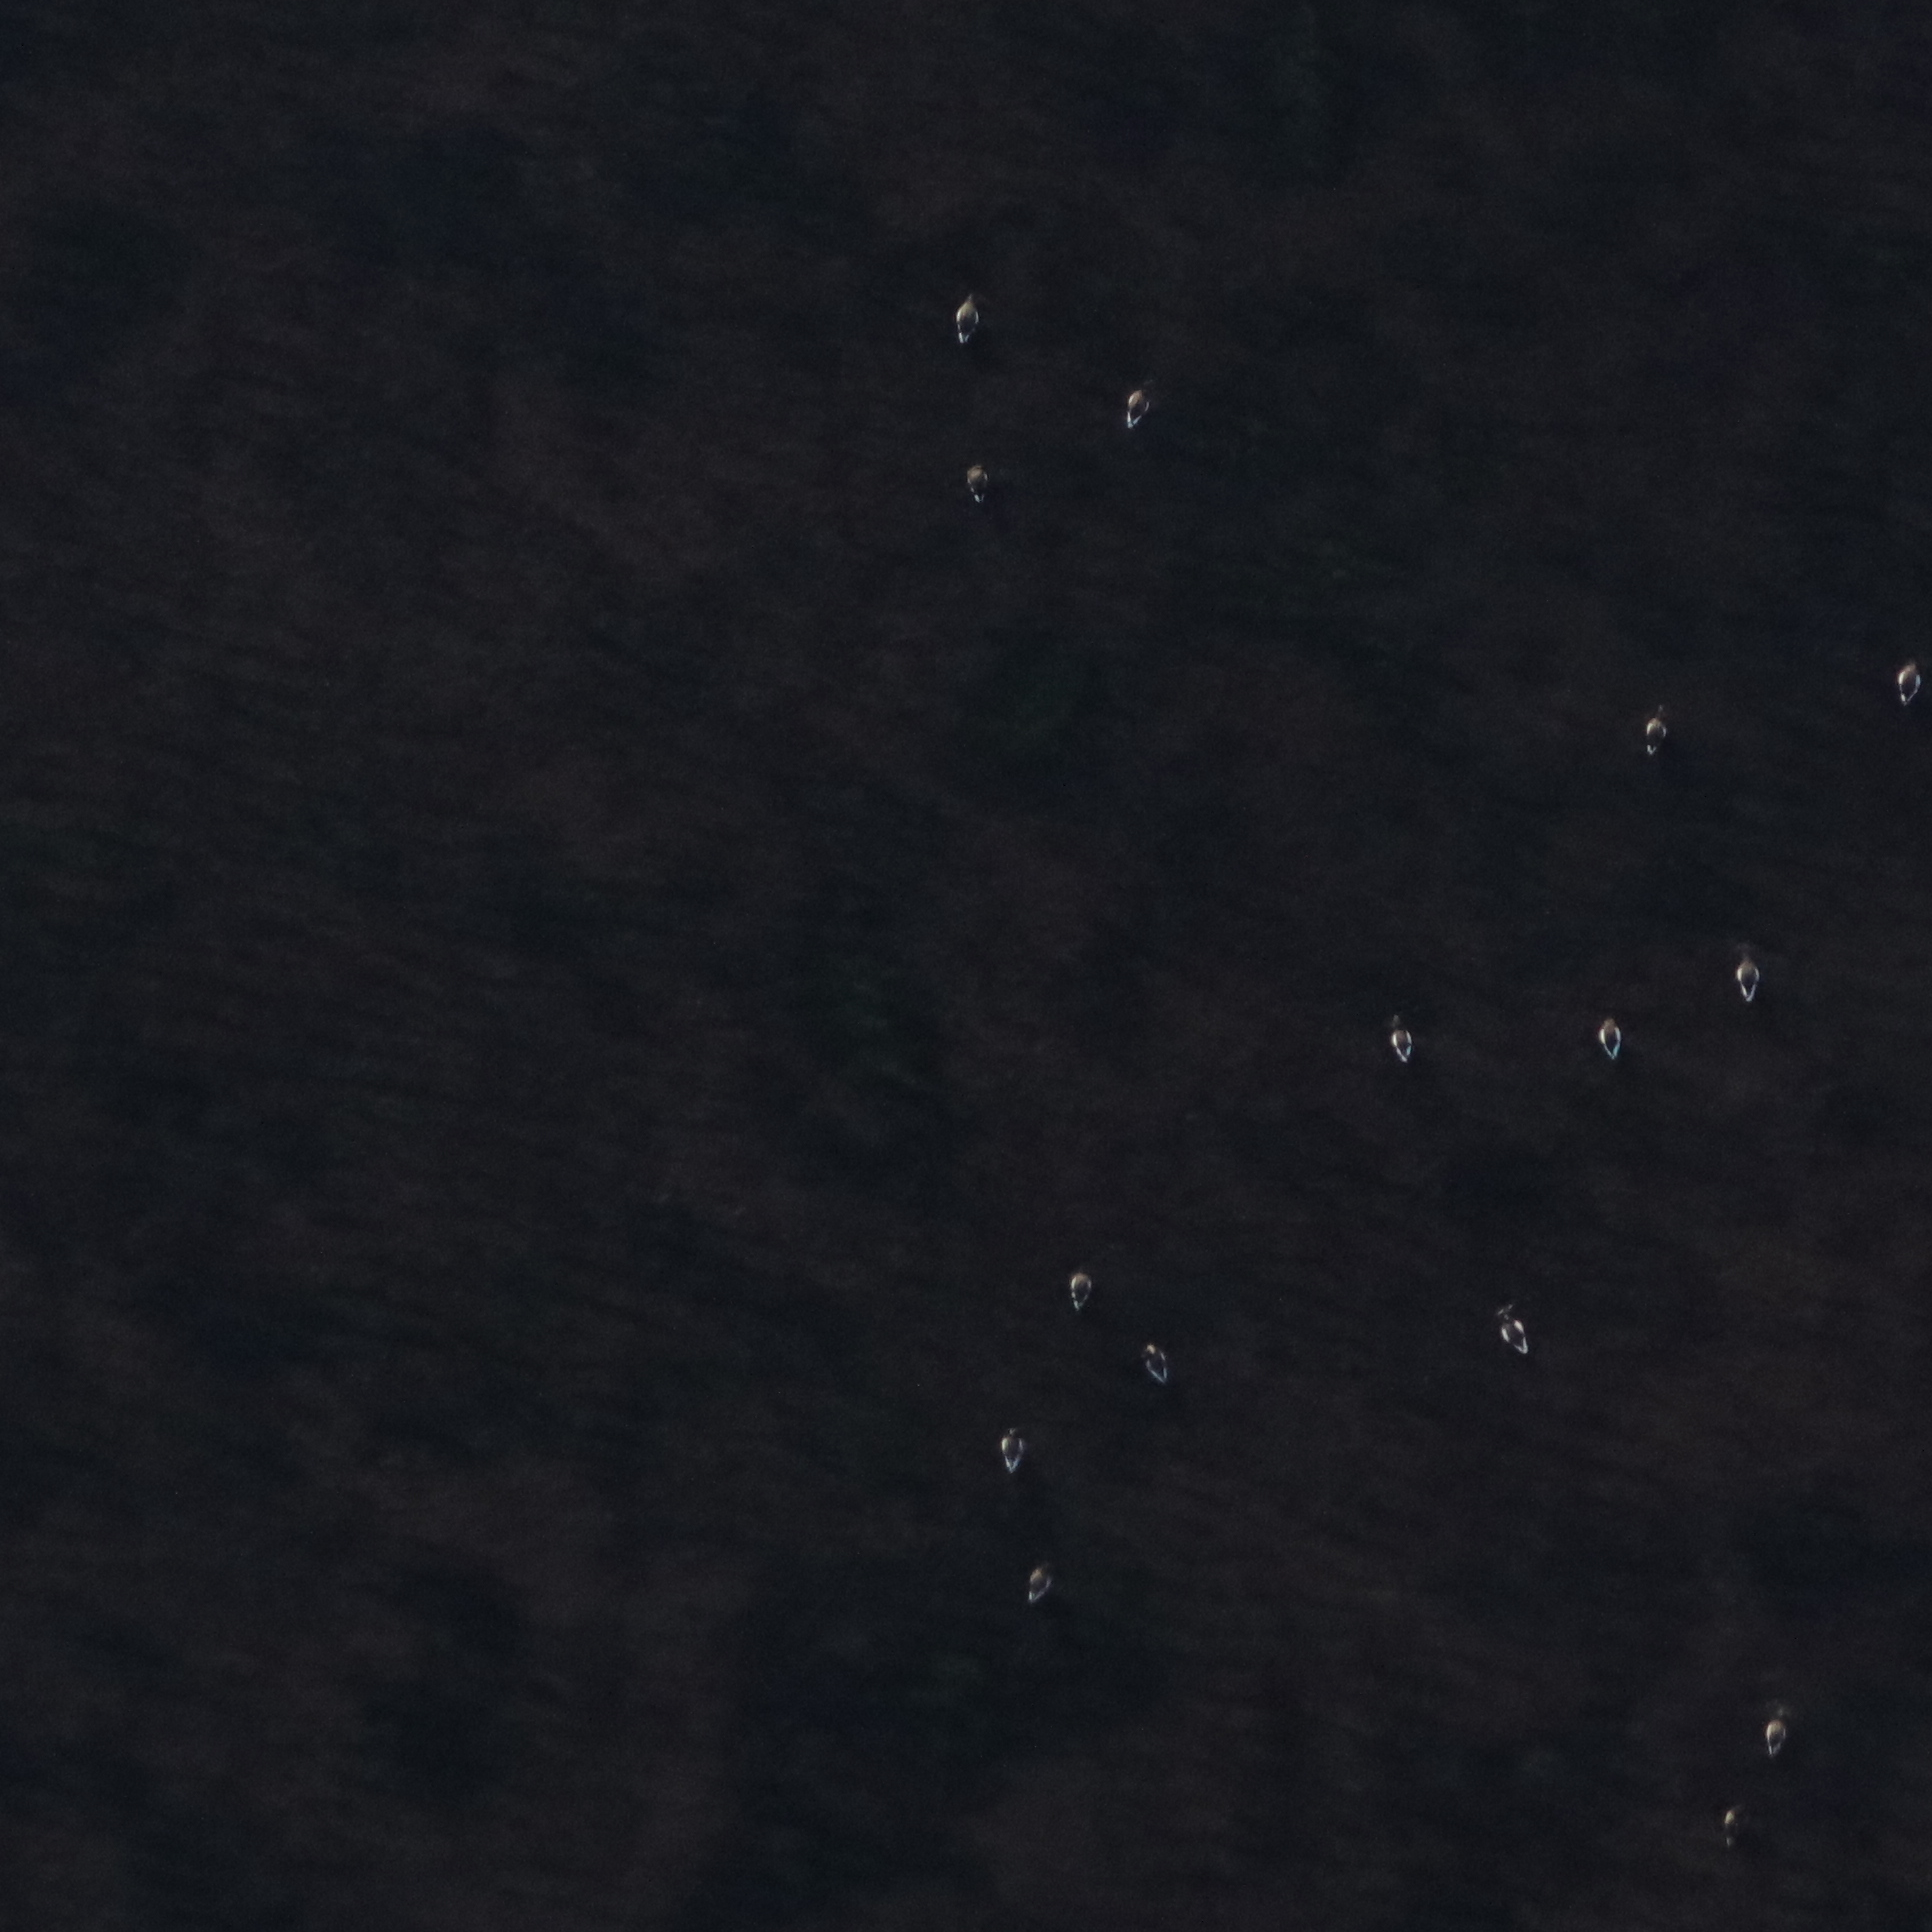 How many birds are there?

15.